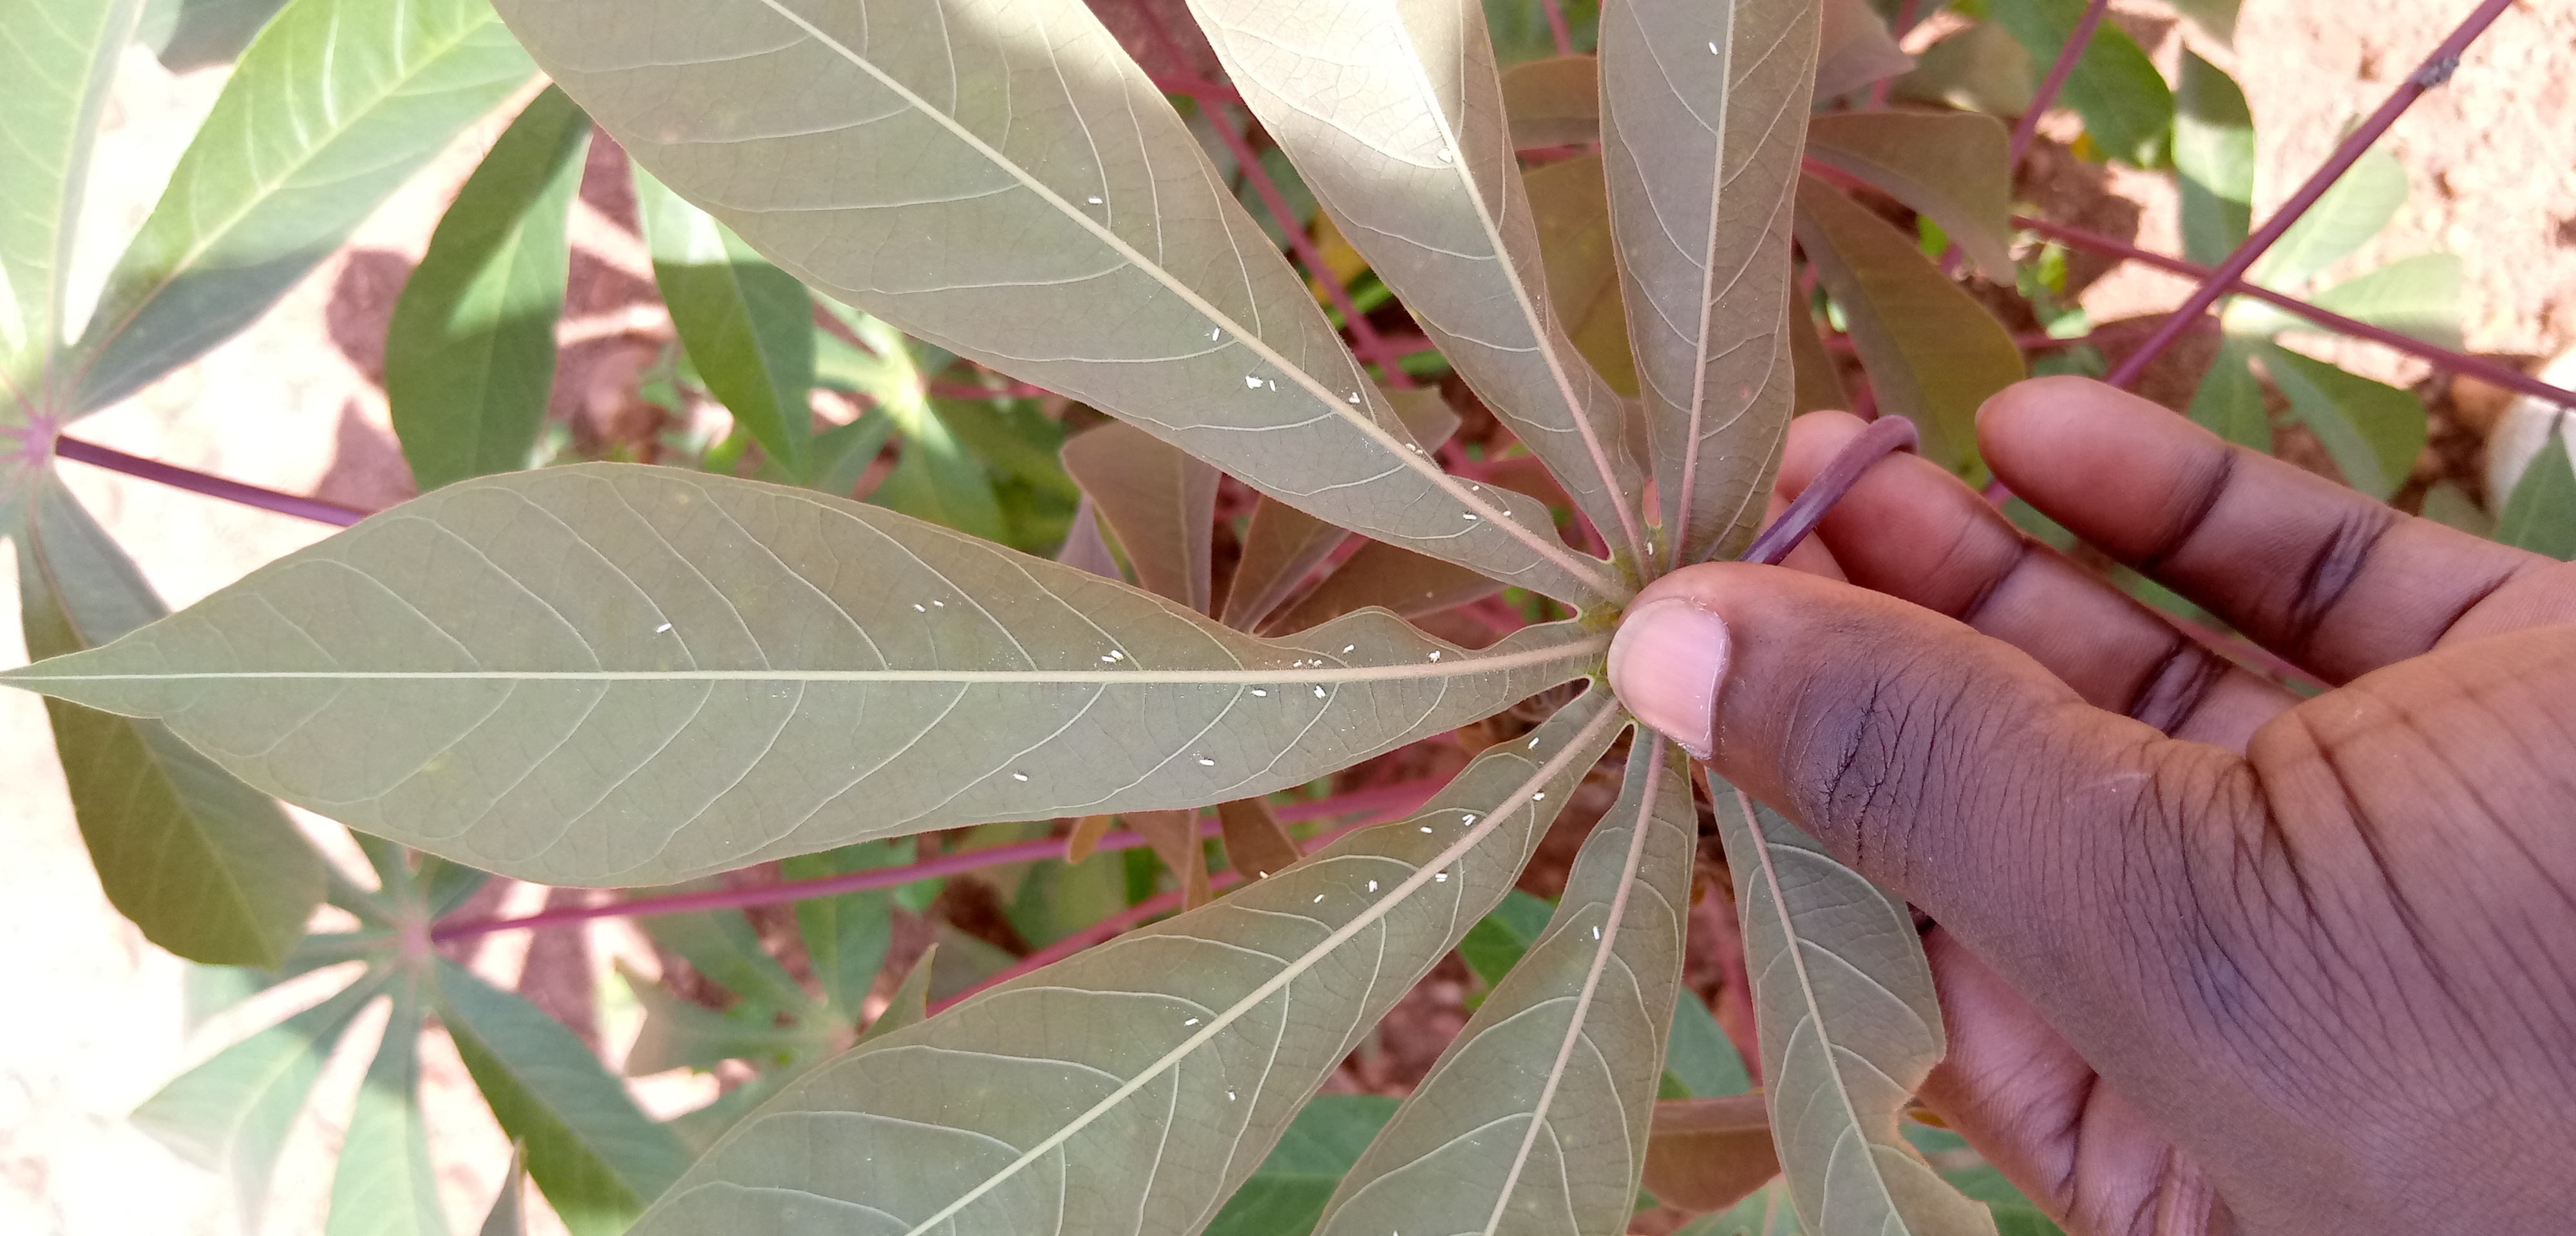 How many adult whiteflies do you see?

36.